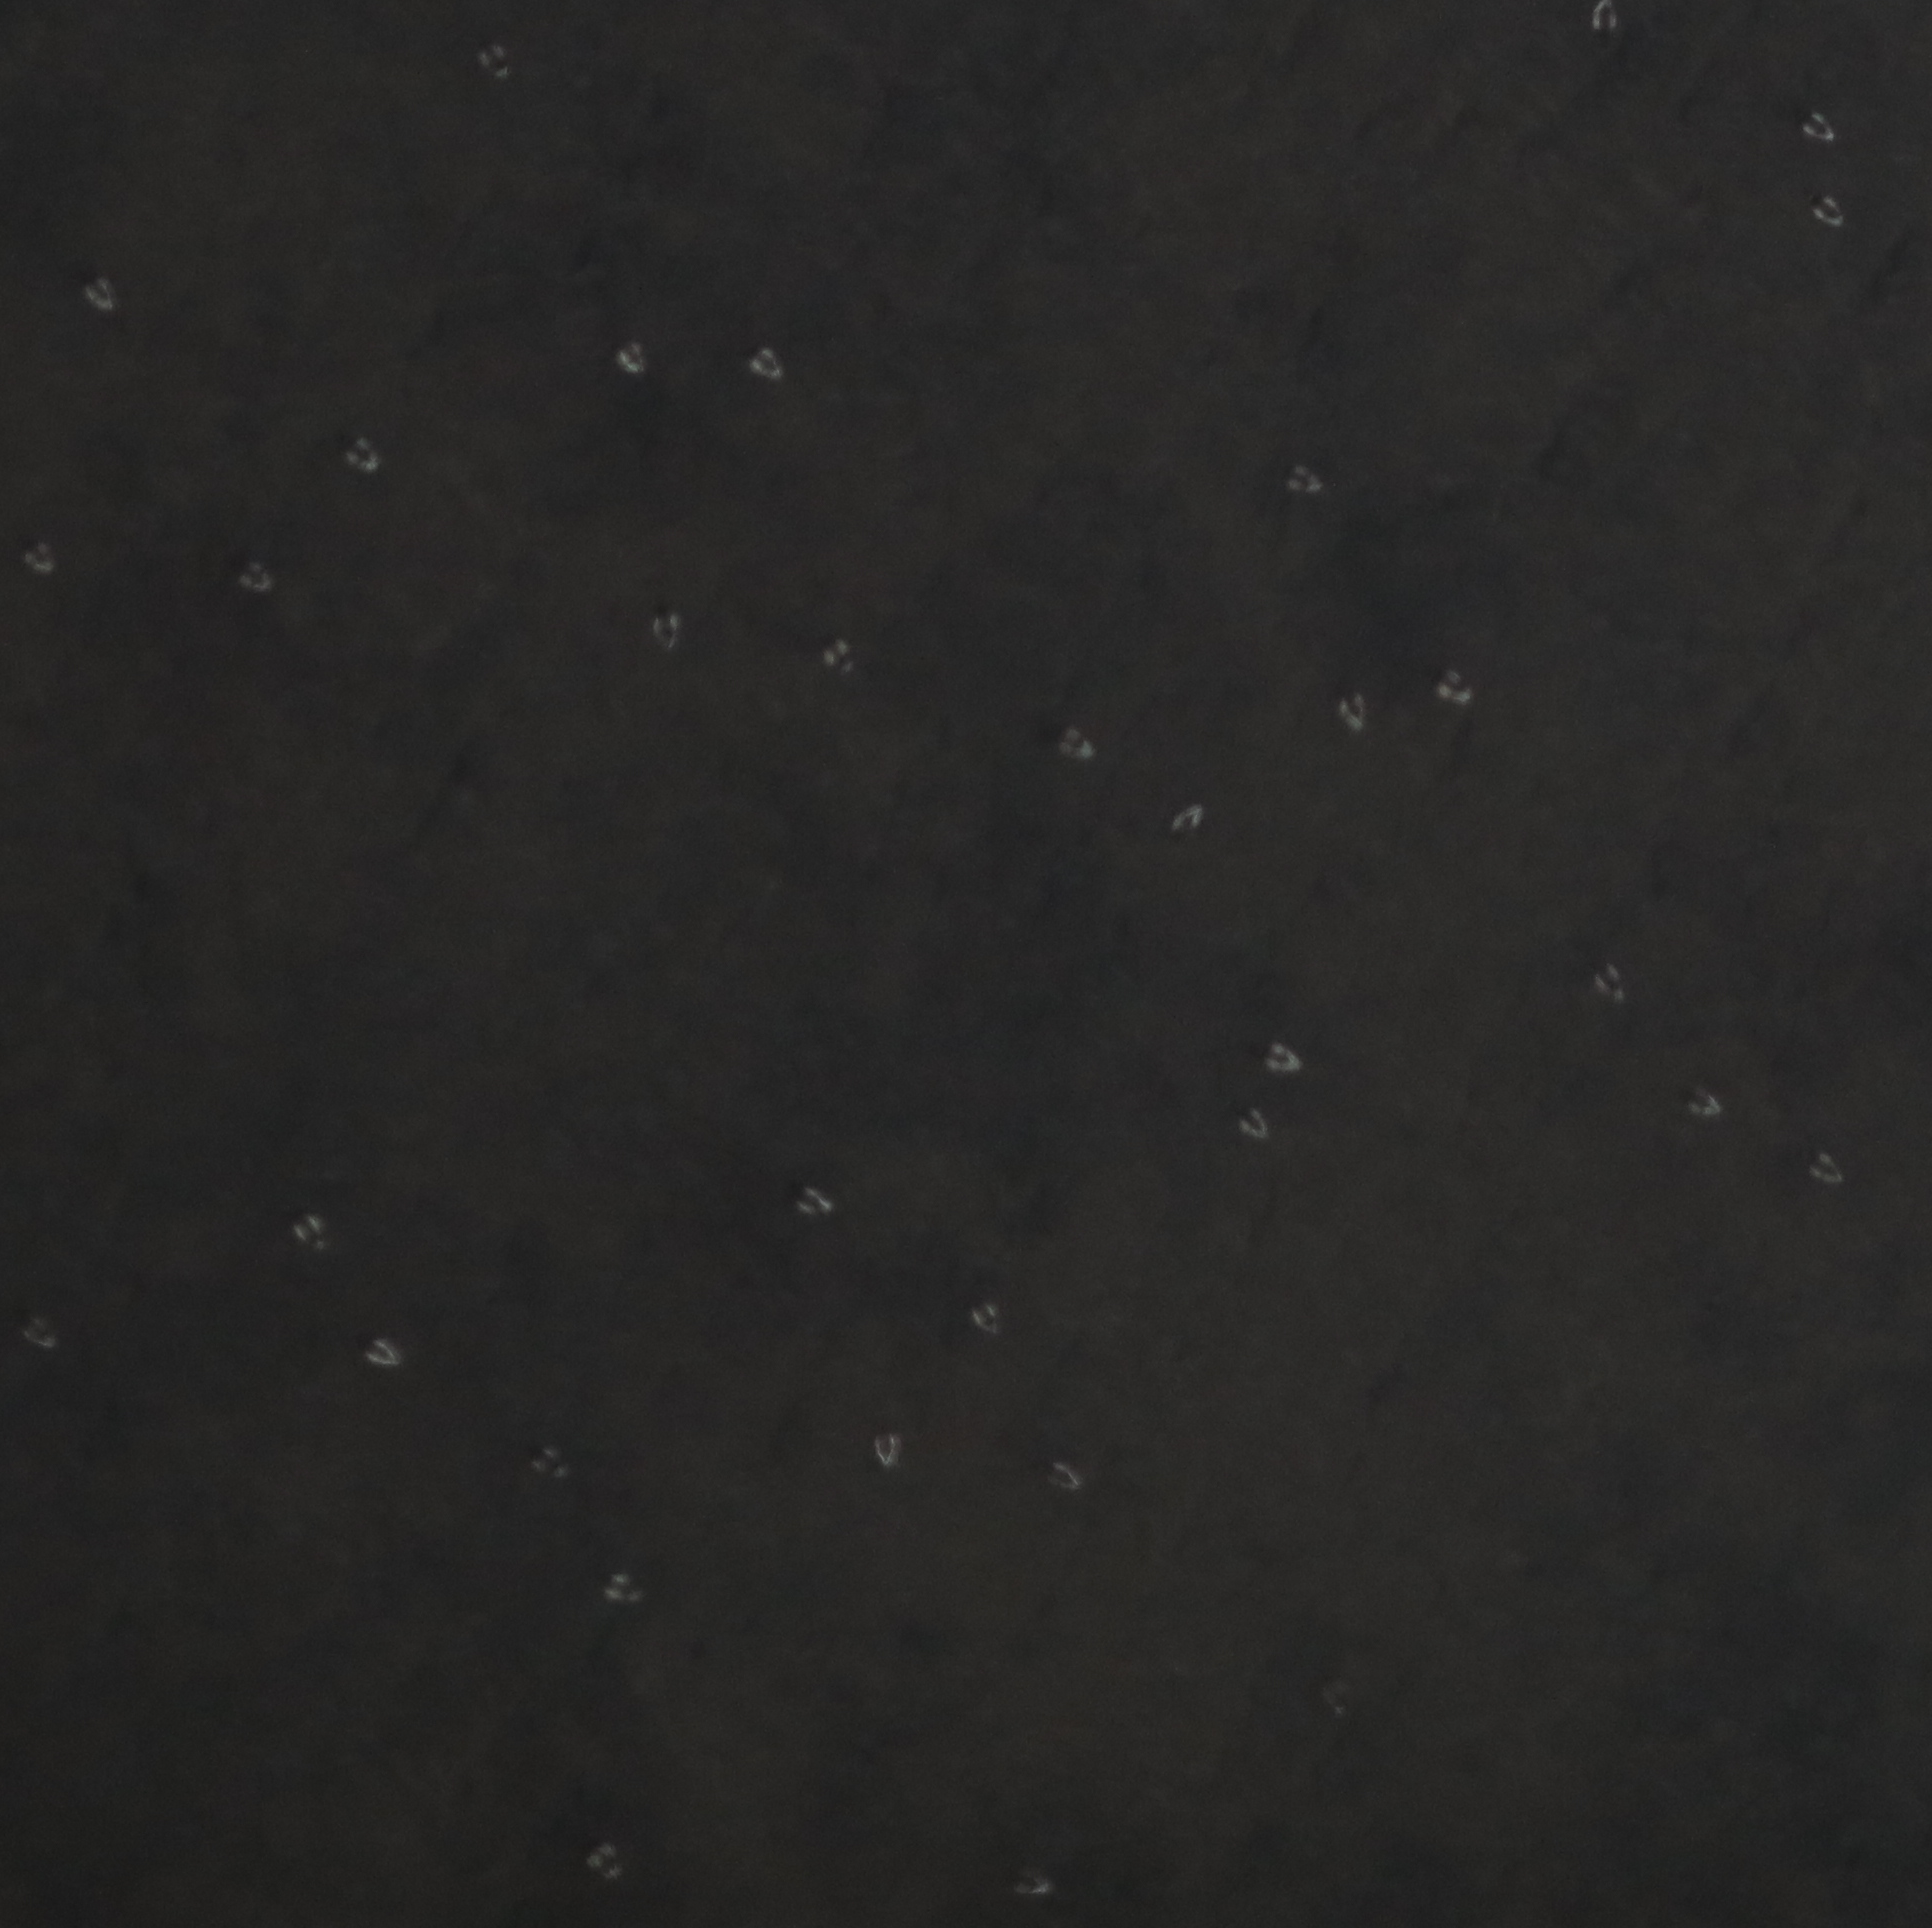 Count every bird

34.